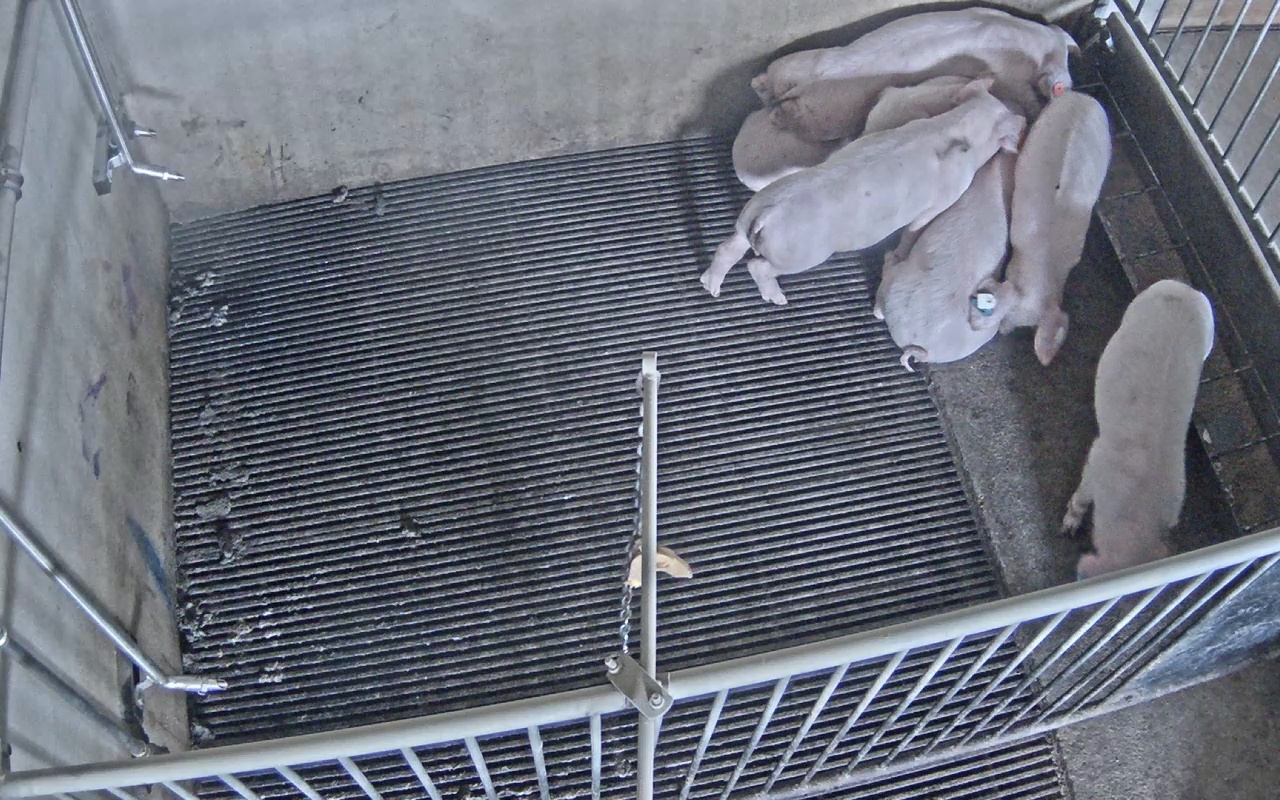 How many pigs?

7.